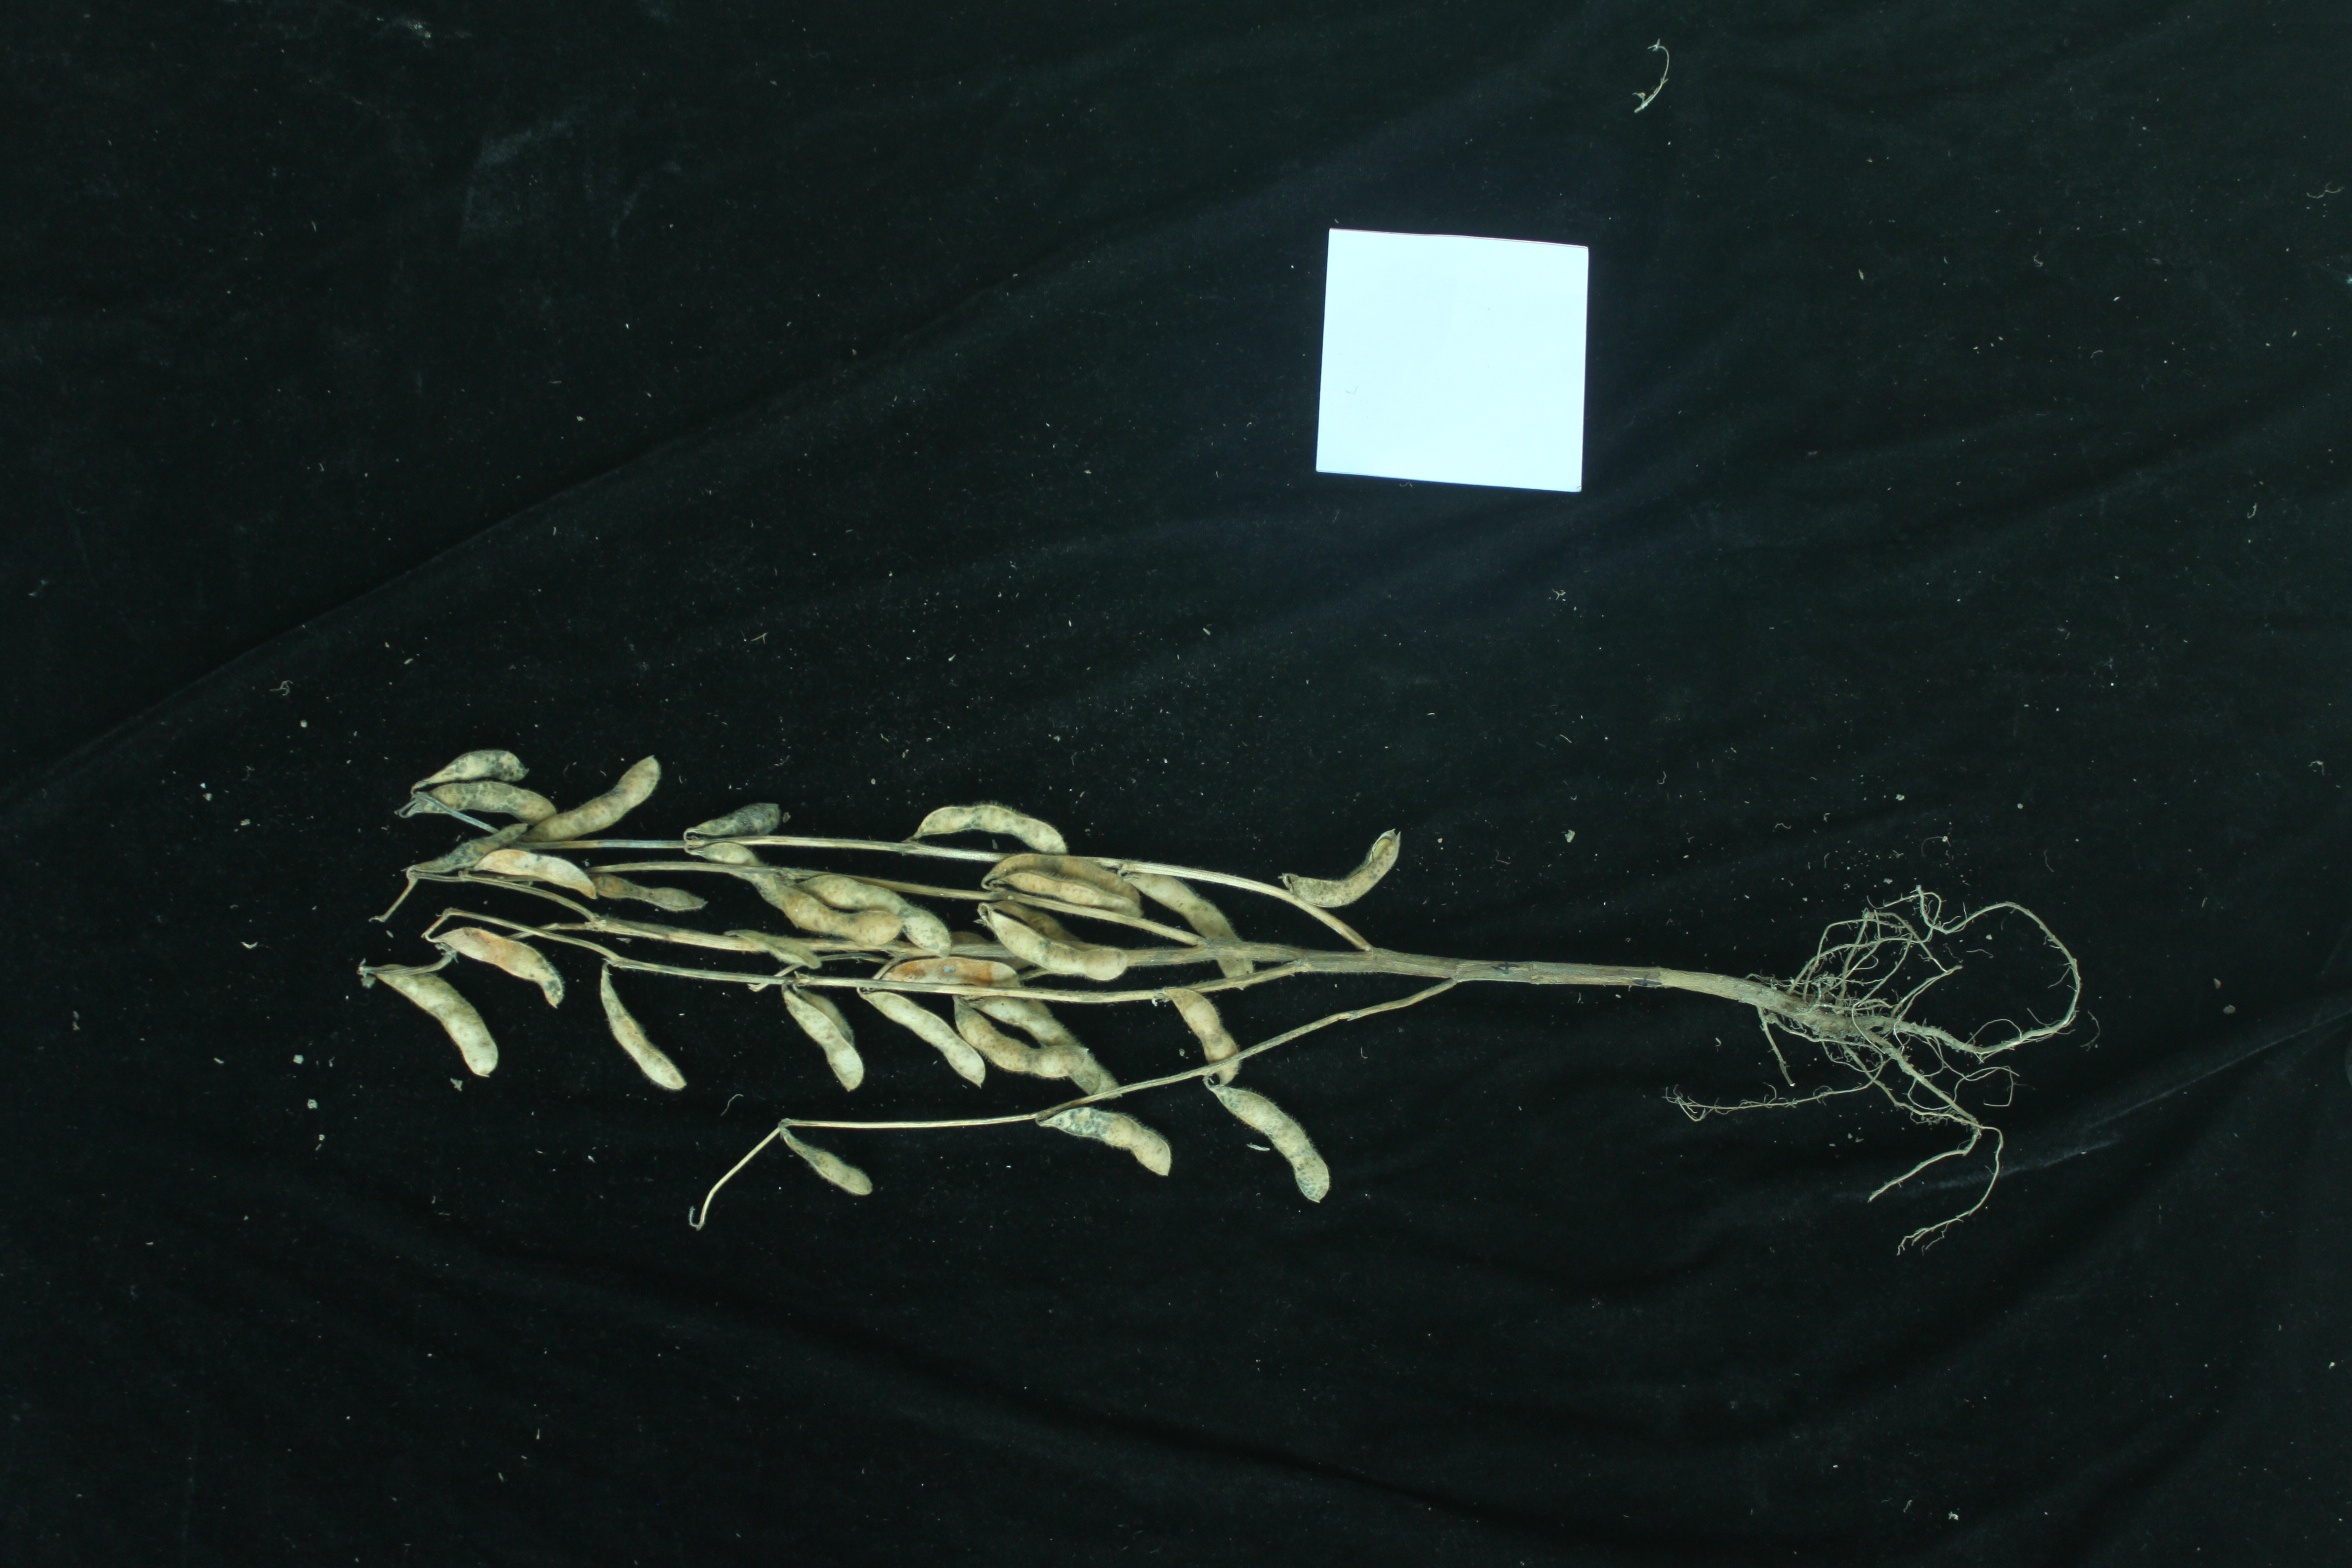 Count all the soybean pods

30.